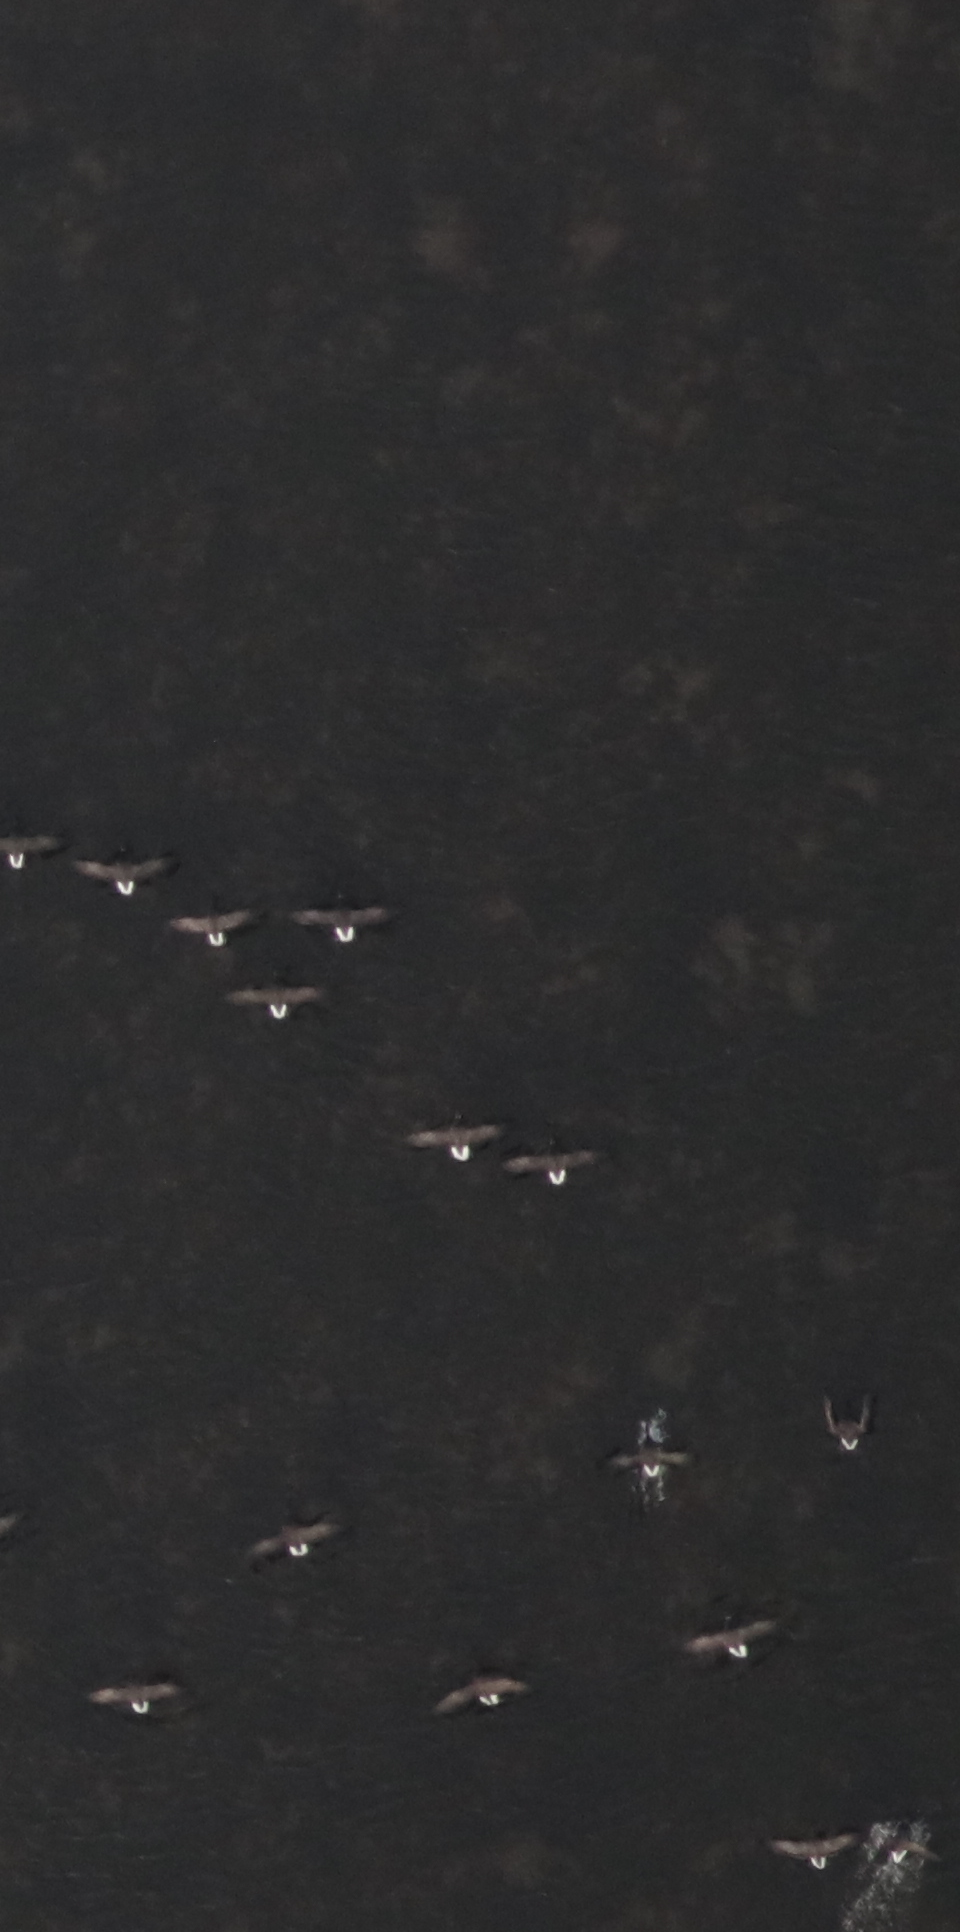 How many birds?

15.